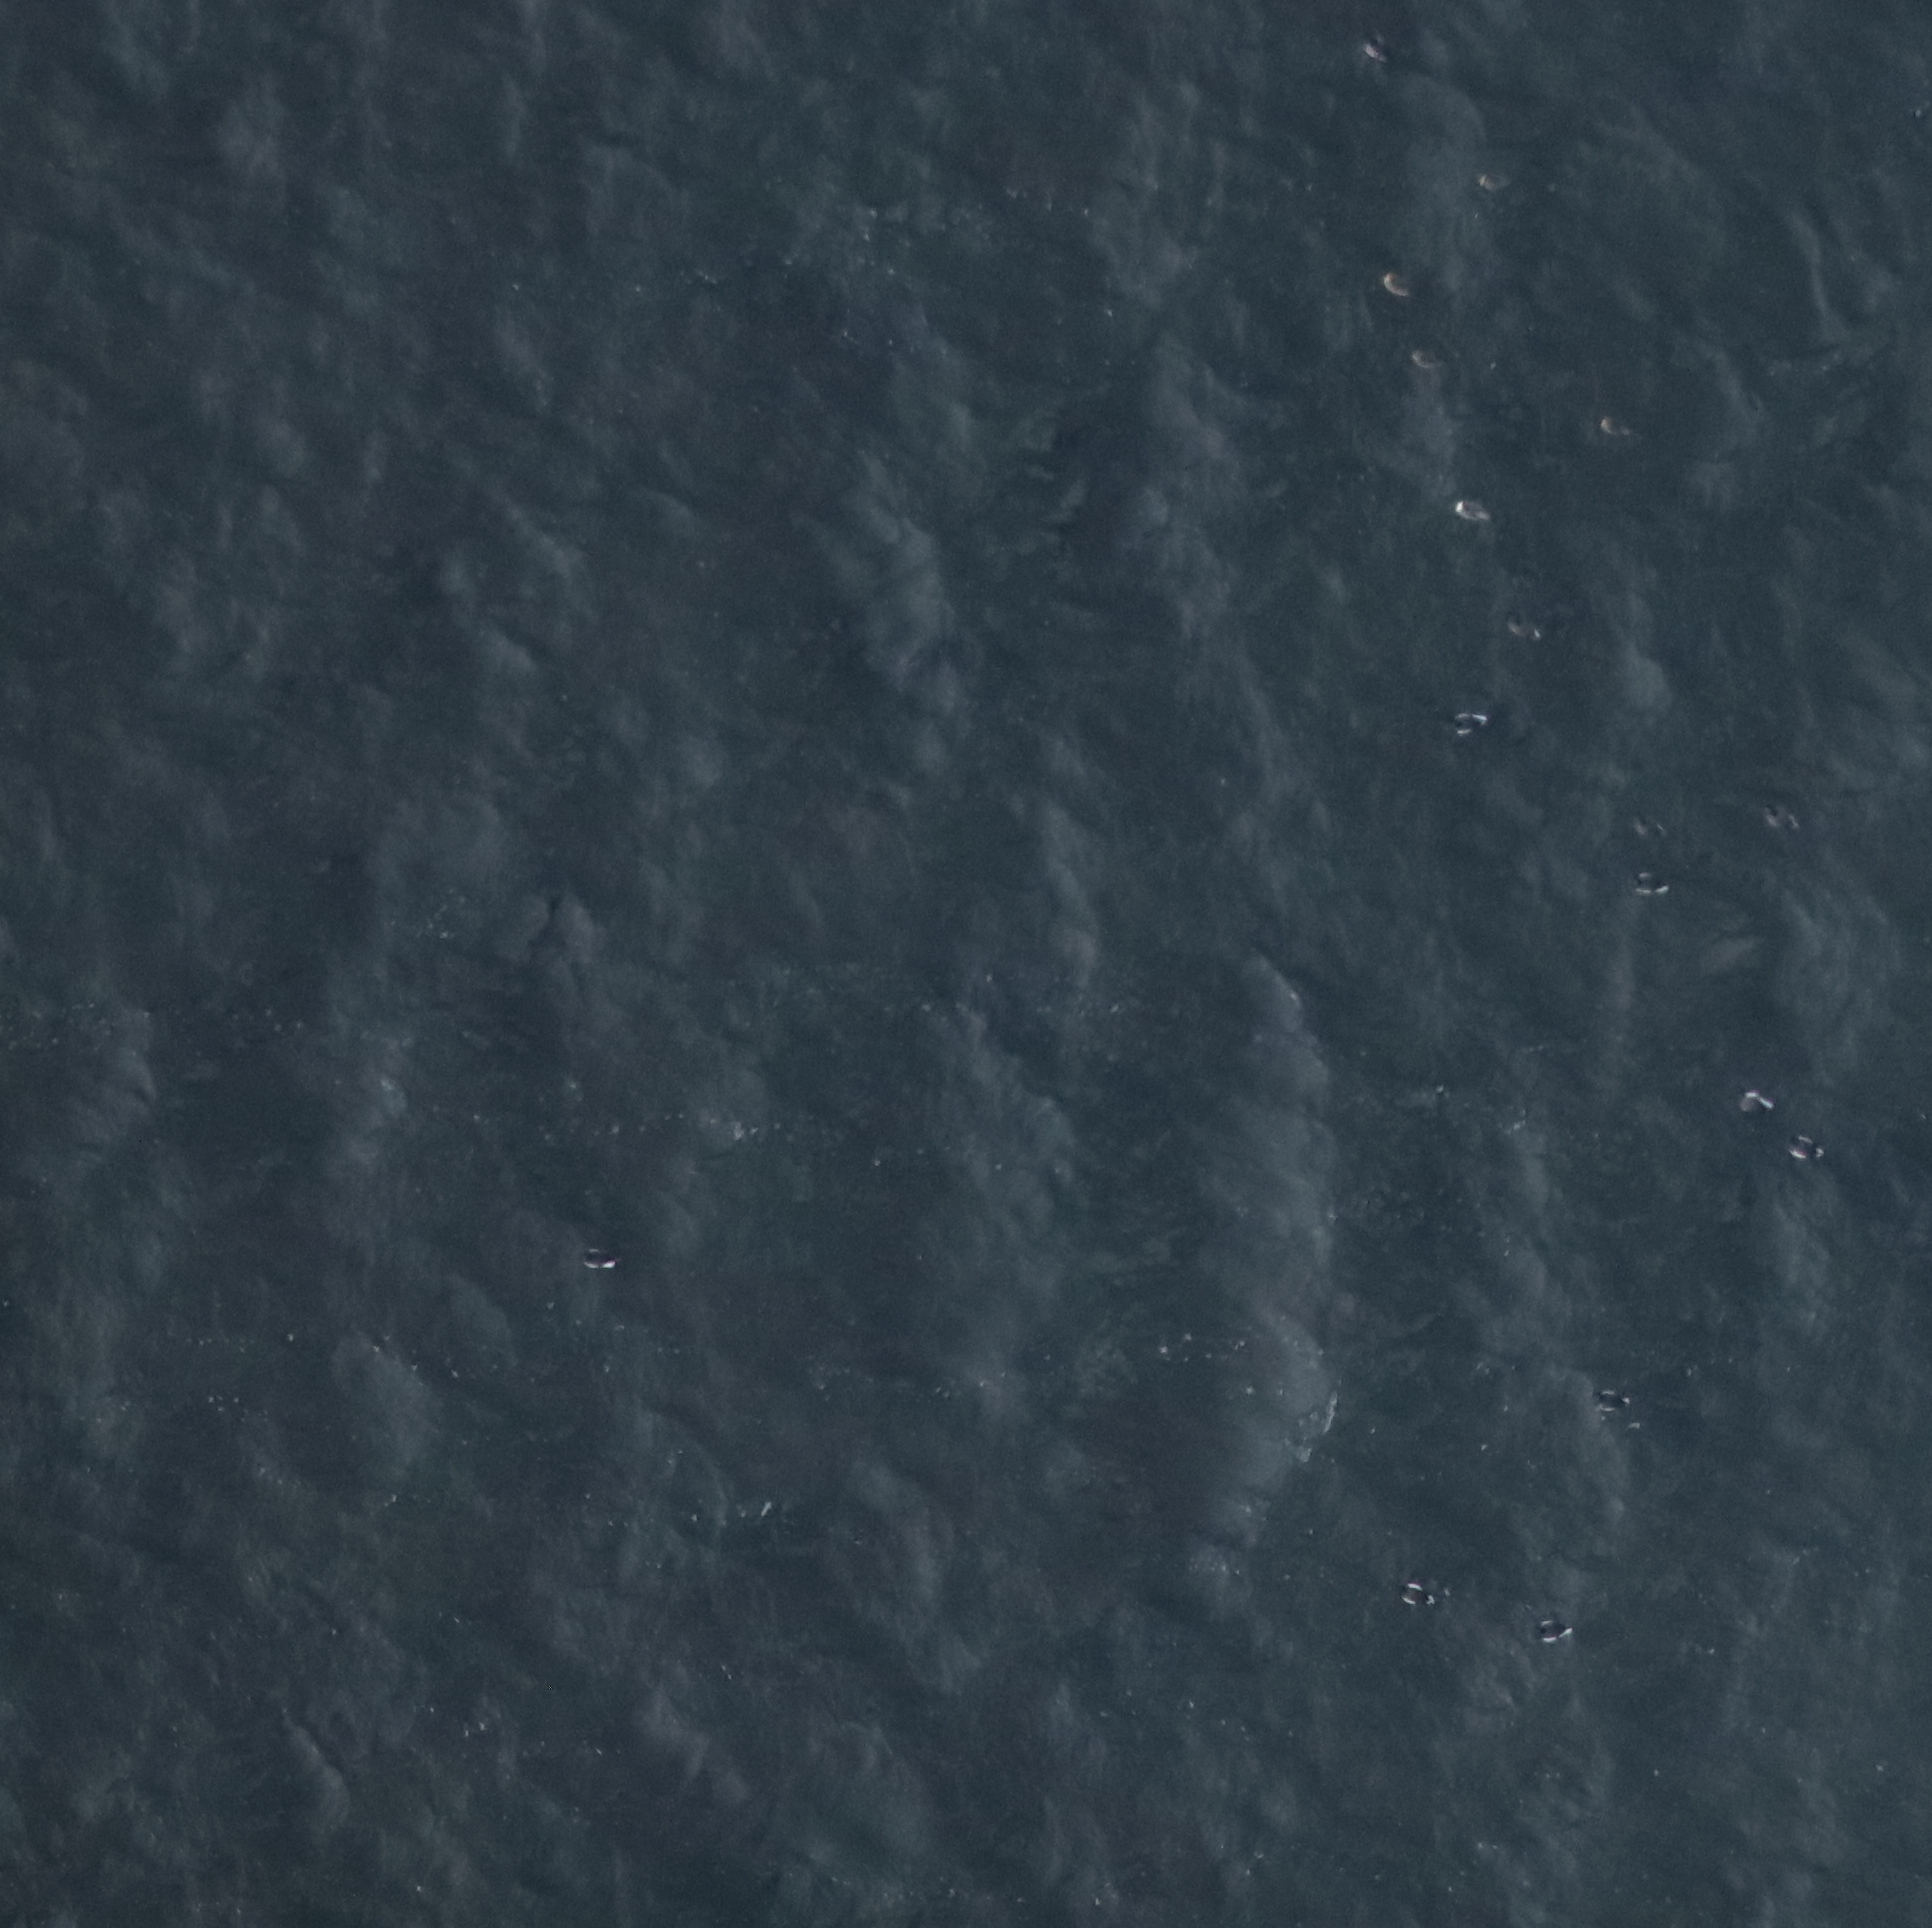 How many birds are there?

17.